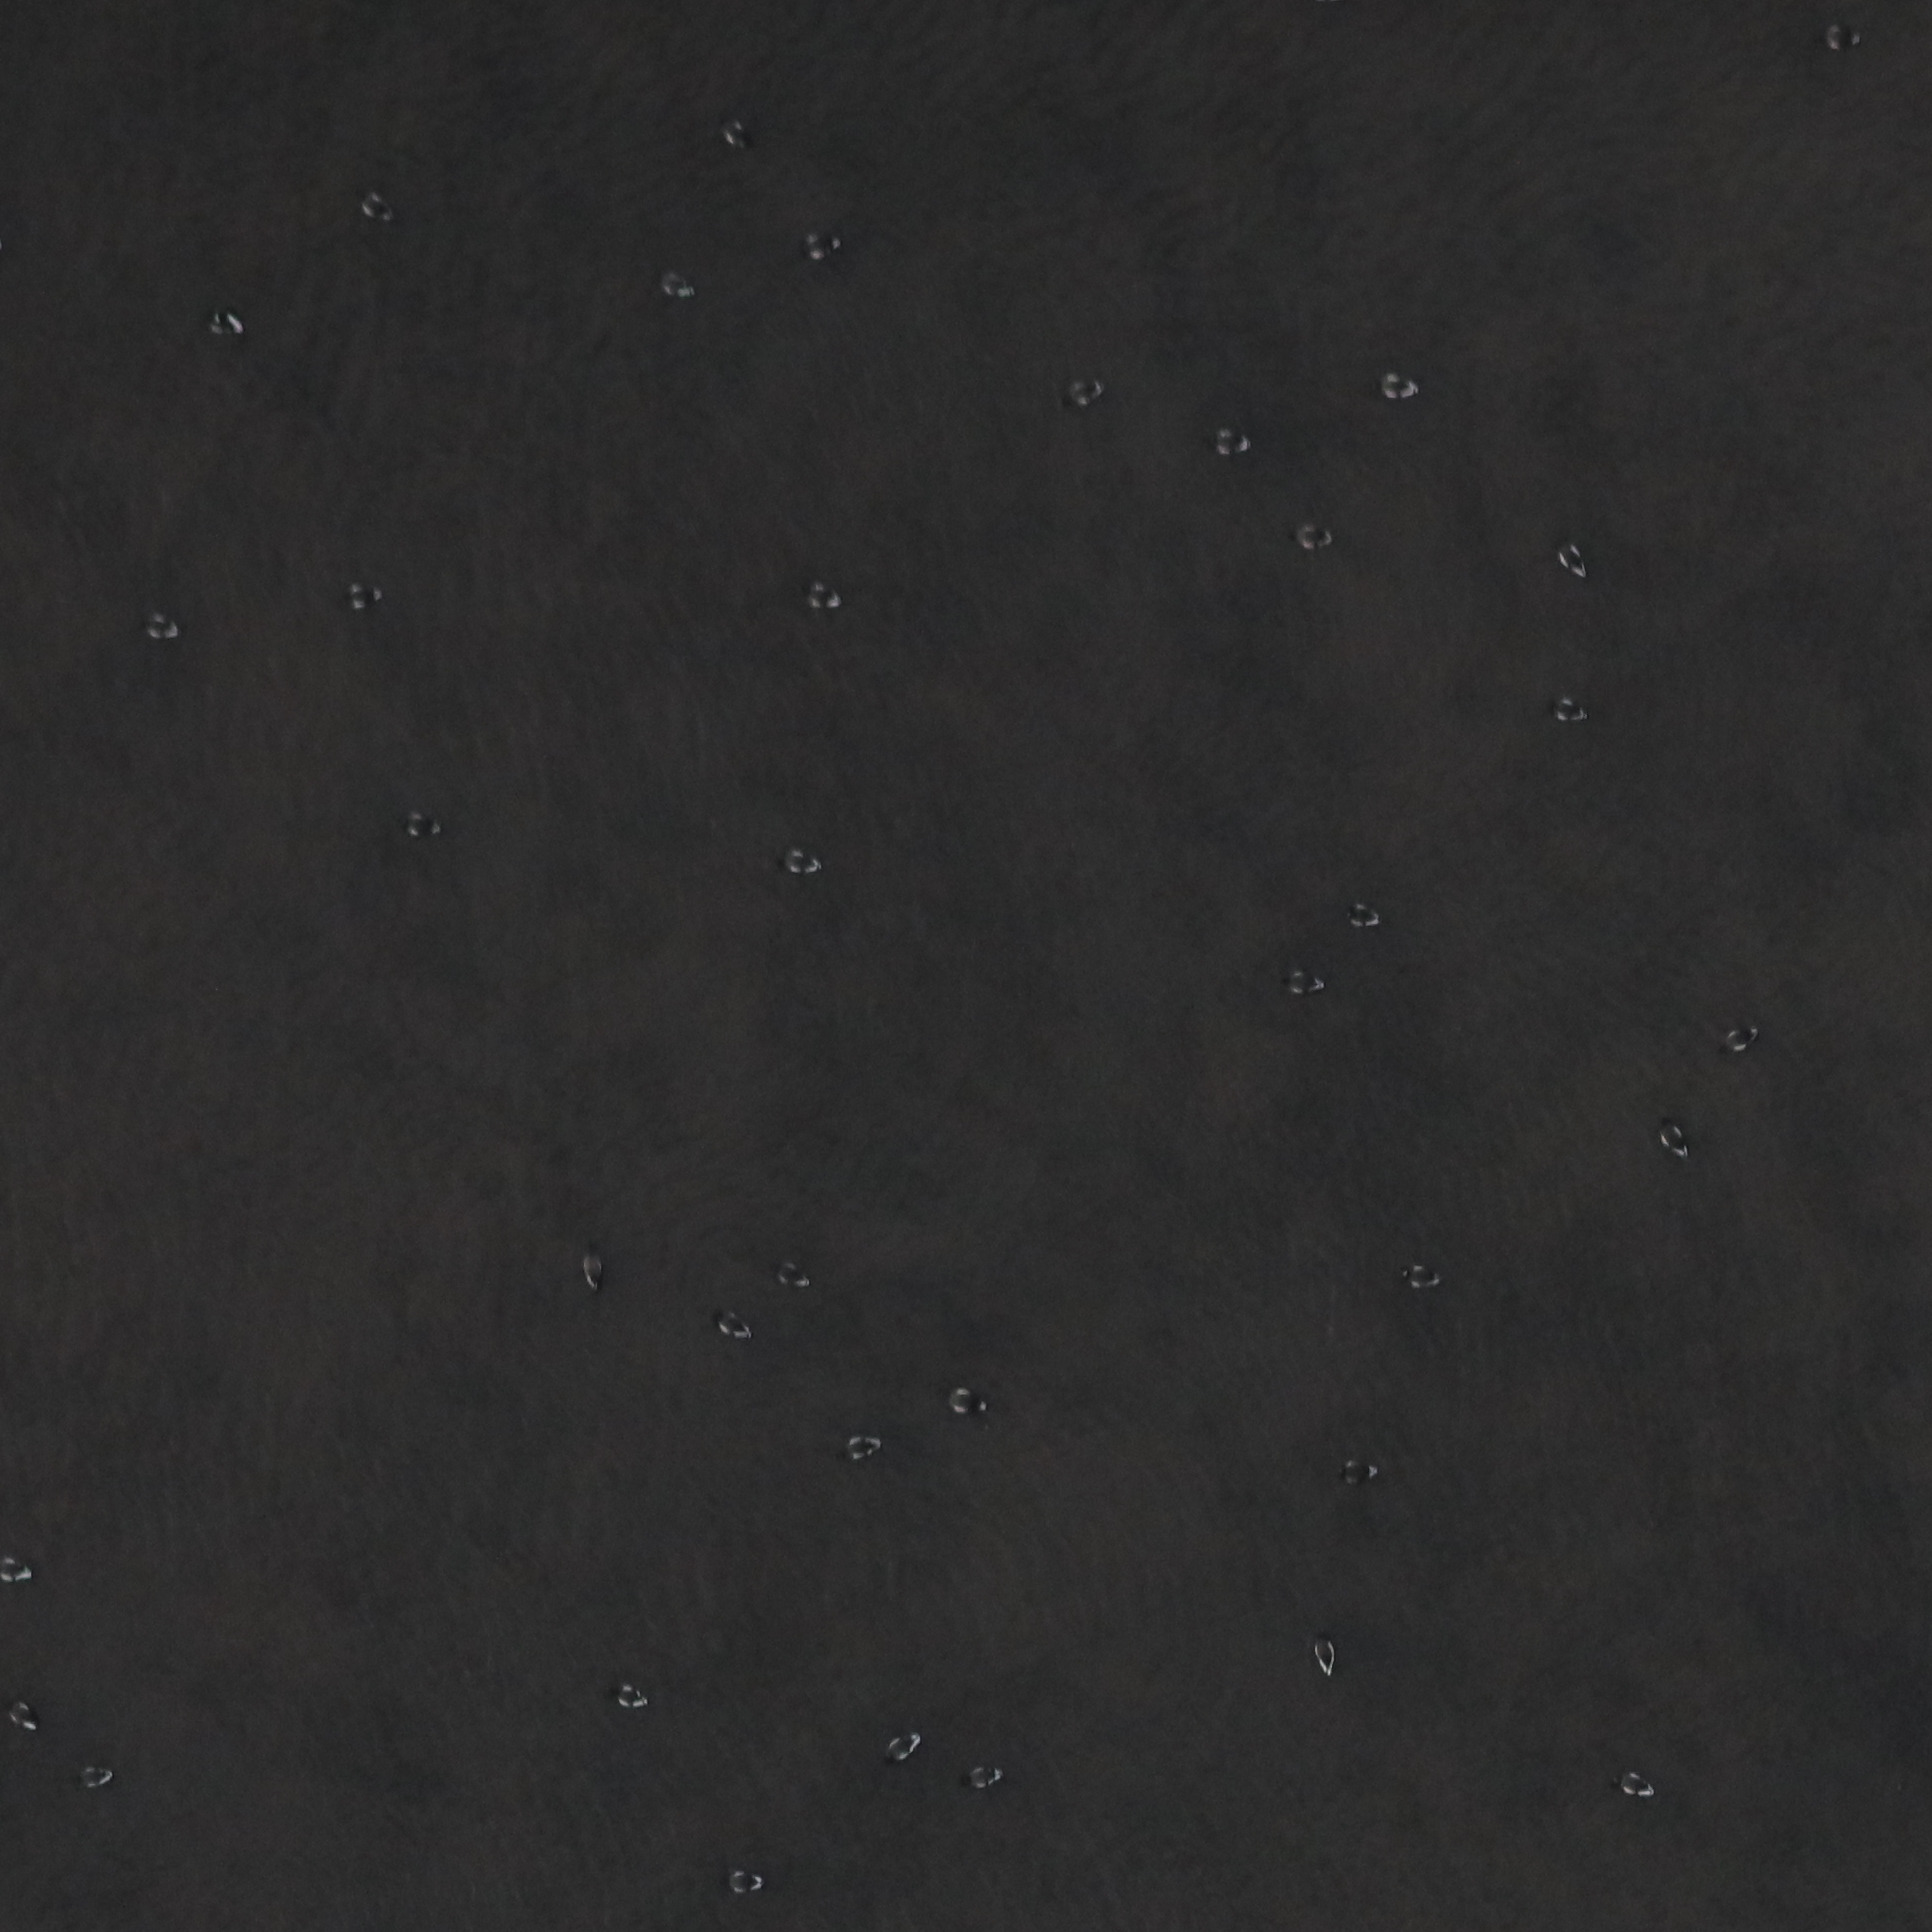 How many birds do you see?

37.